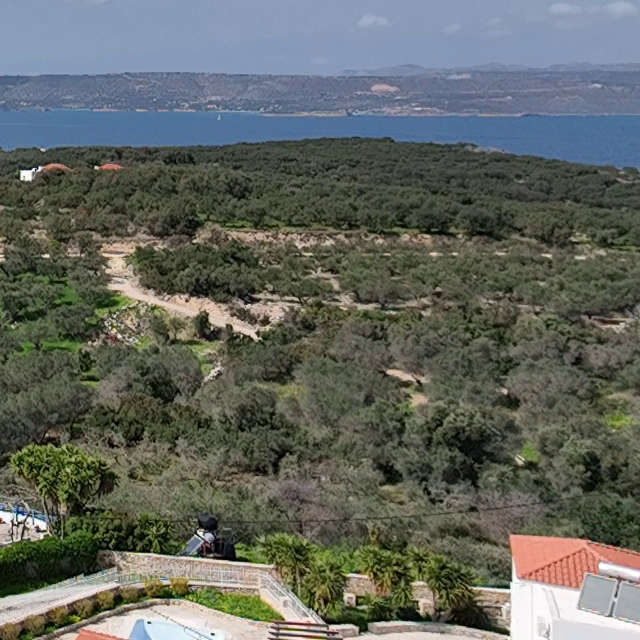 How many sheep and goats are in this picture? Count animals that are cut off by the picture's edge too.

0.